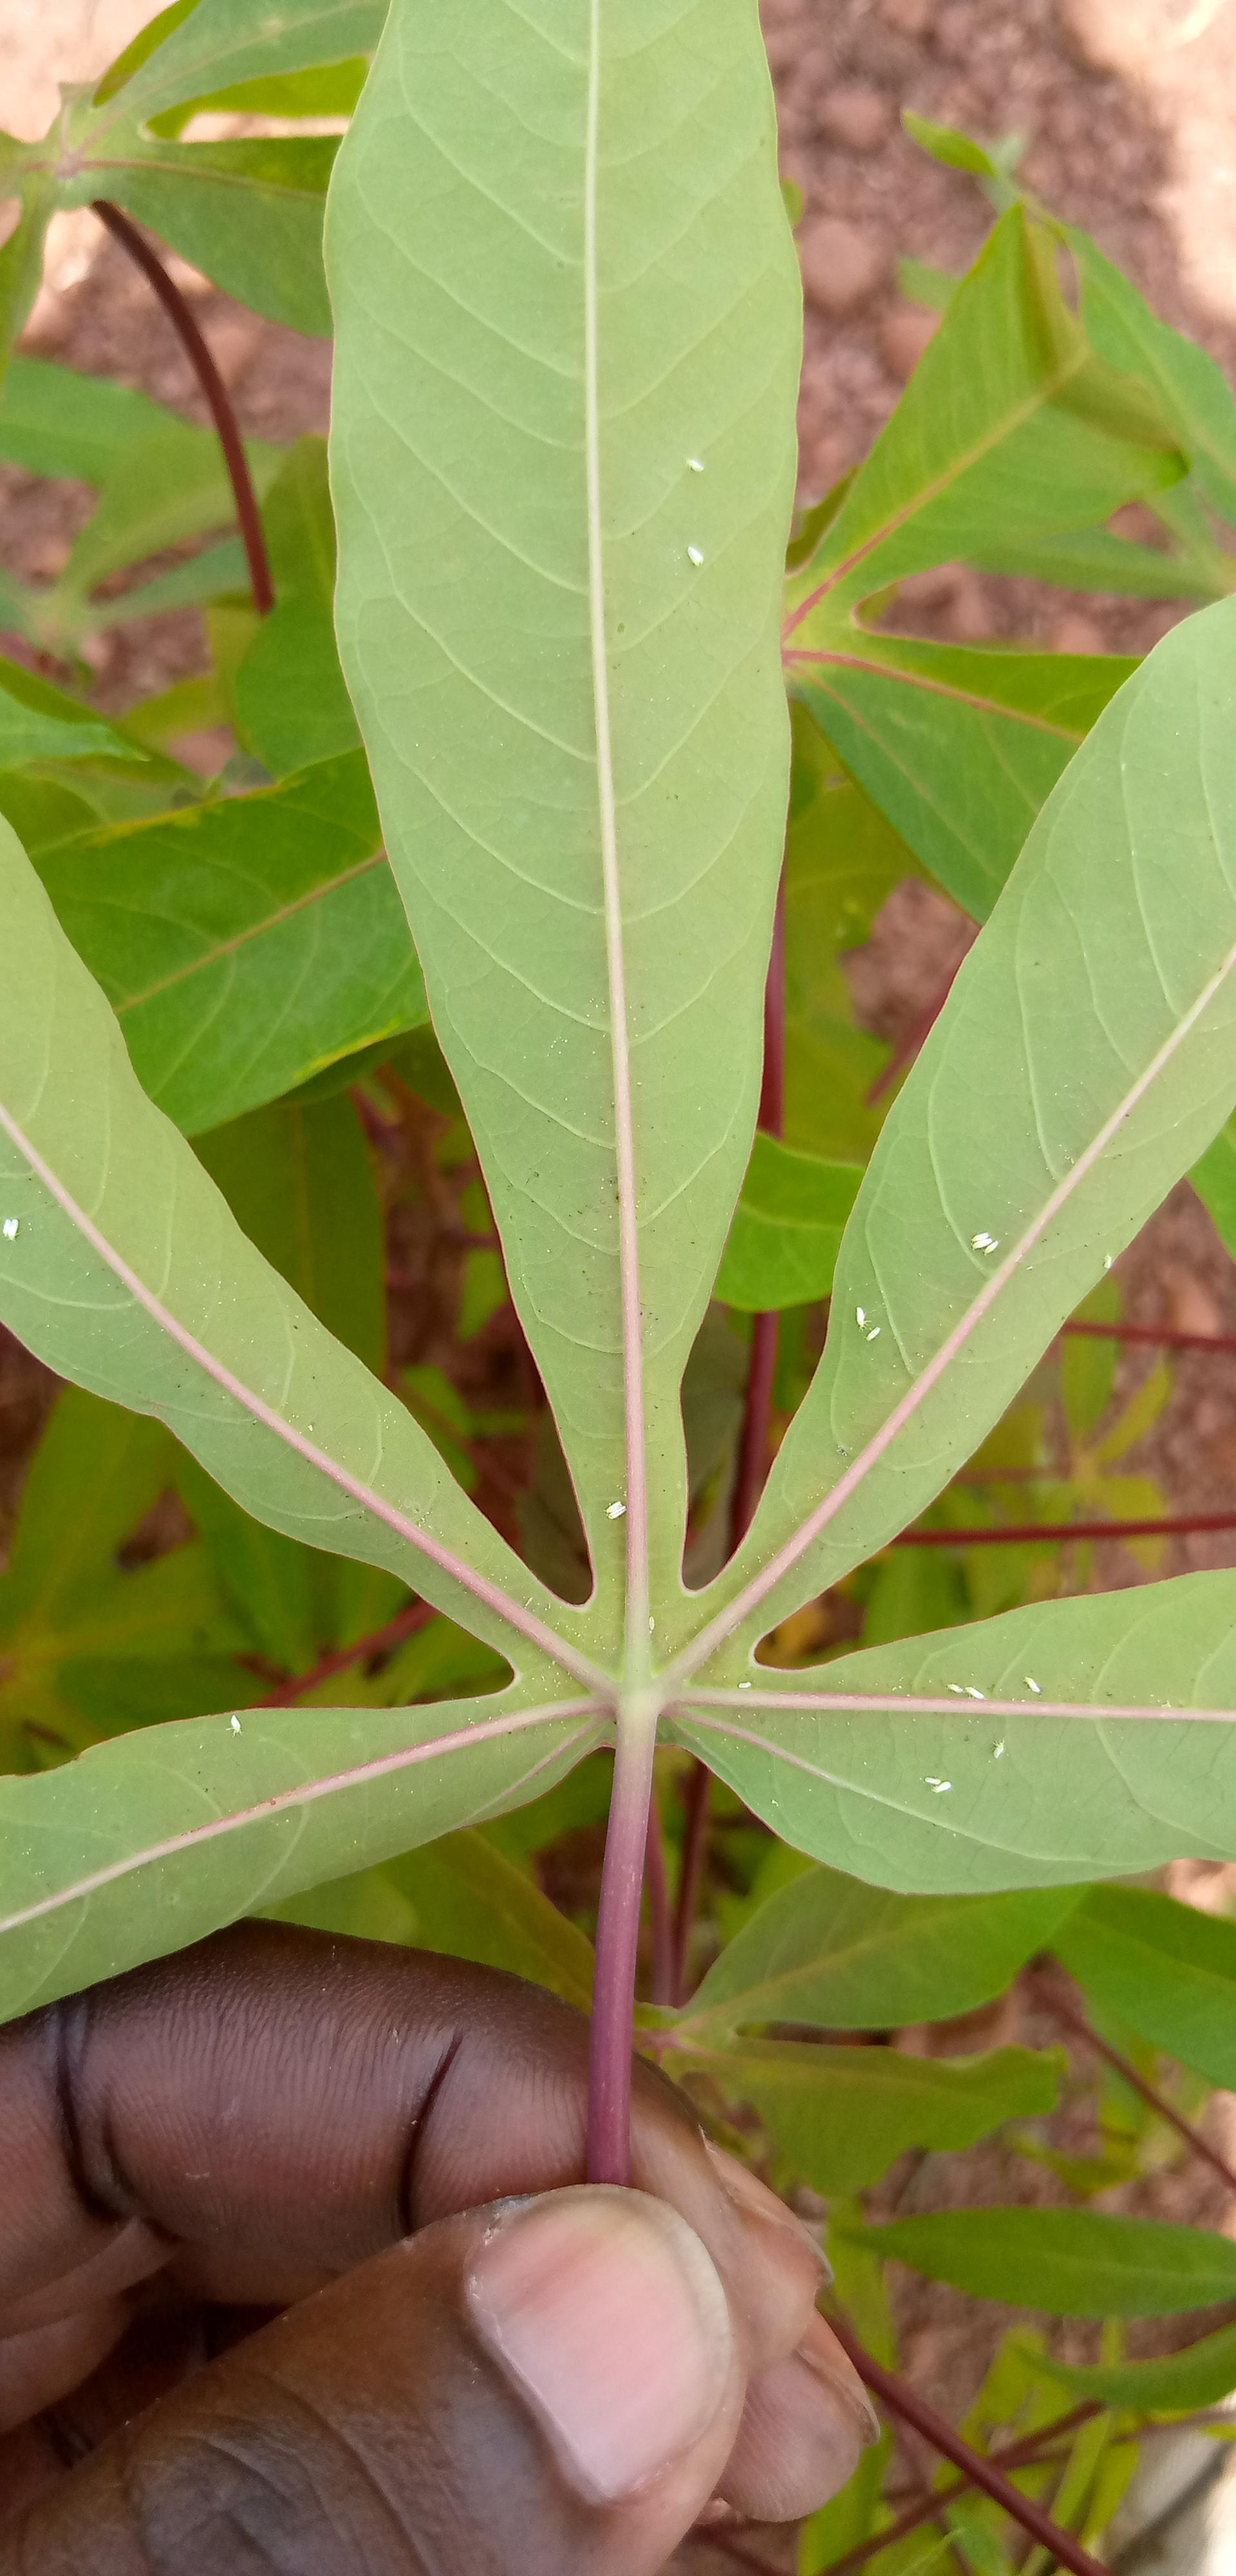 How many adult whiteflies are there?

19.